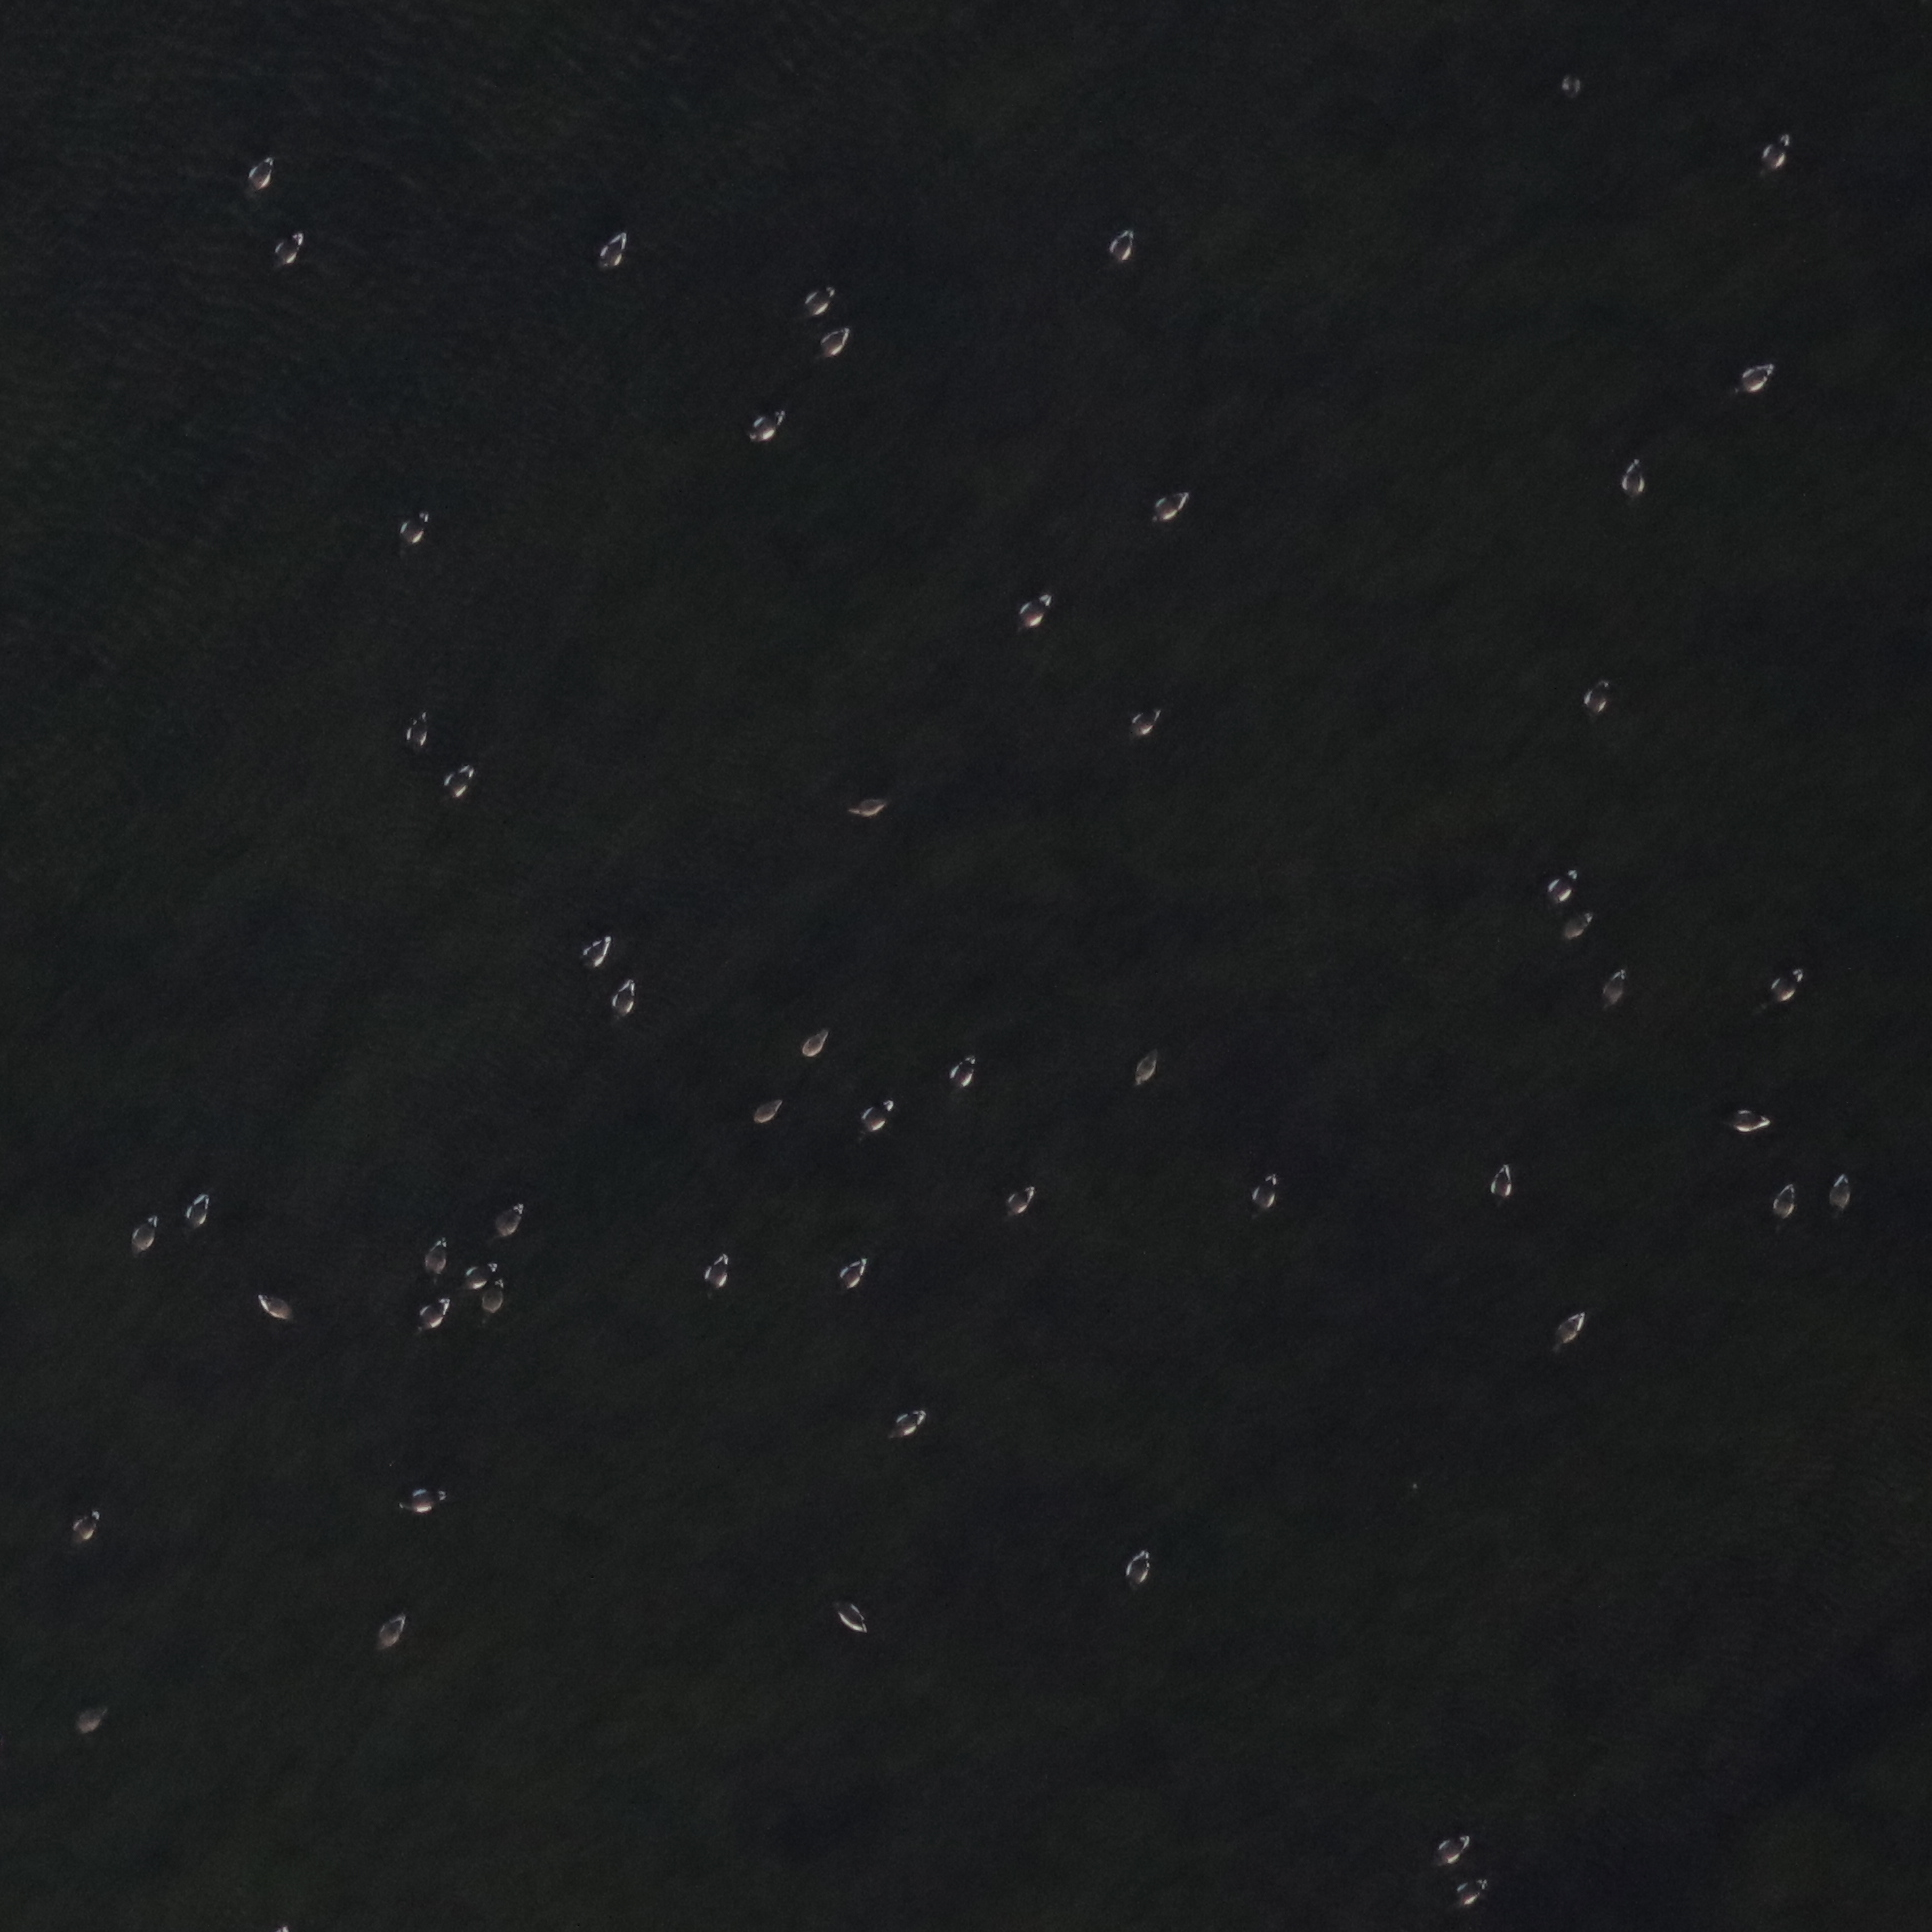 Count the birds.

56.